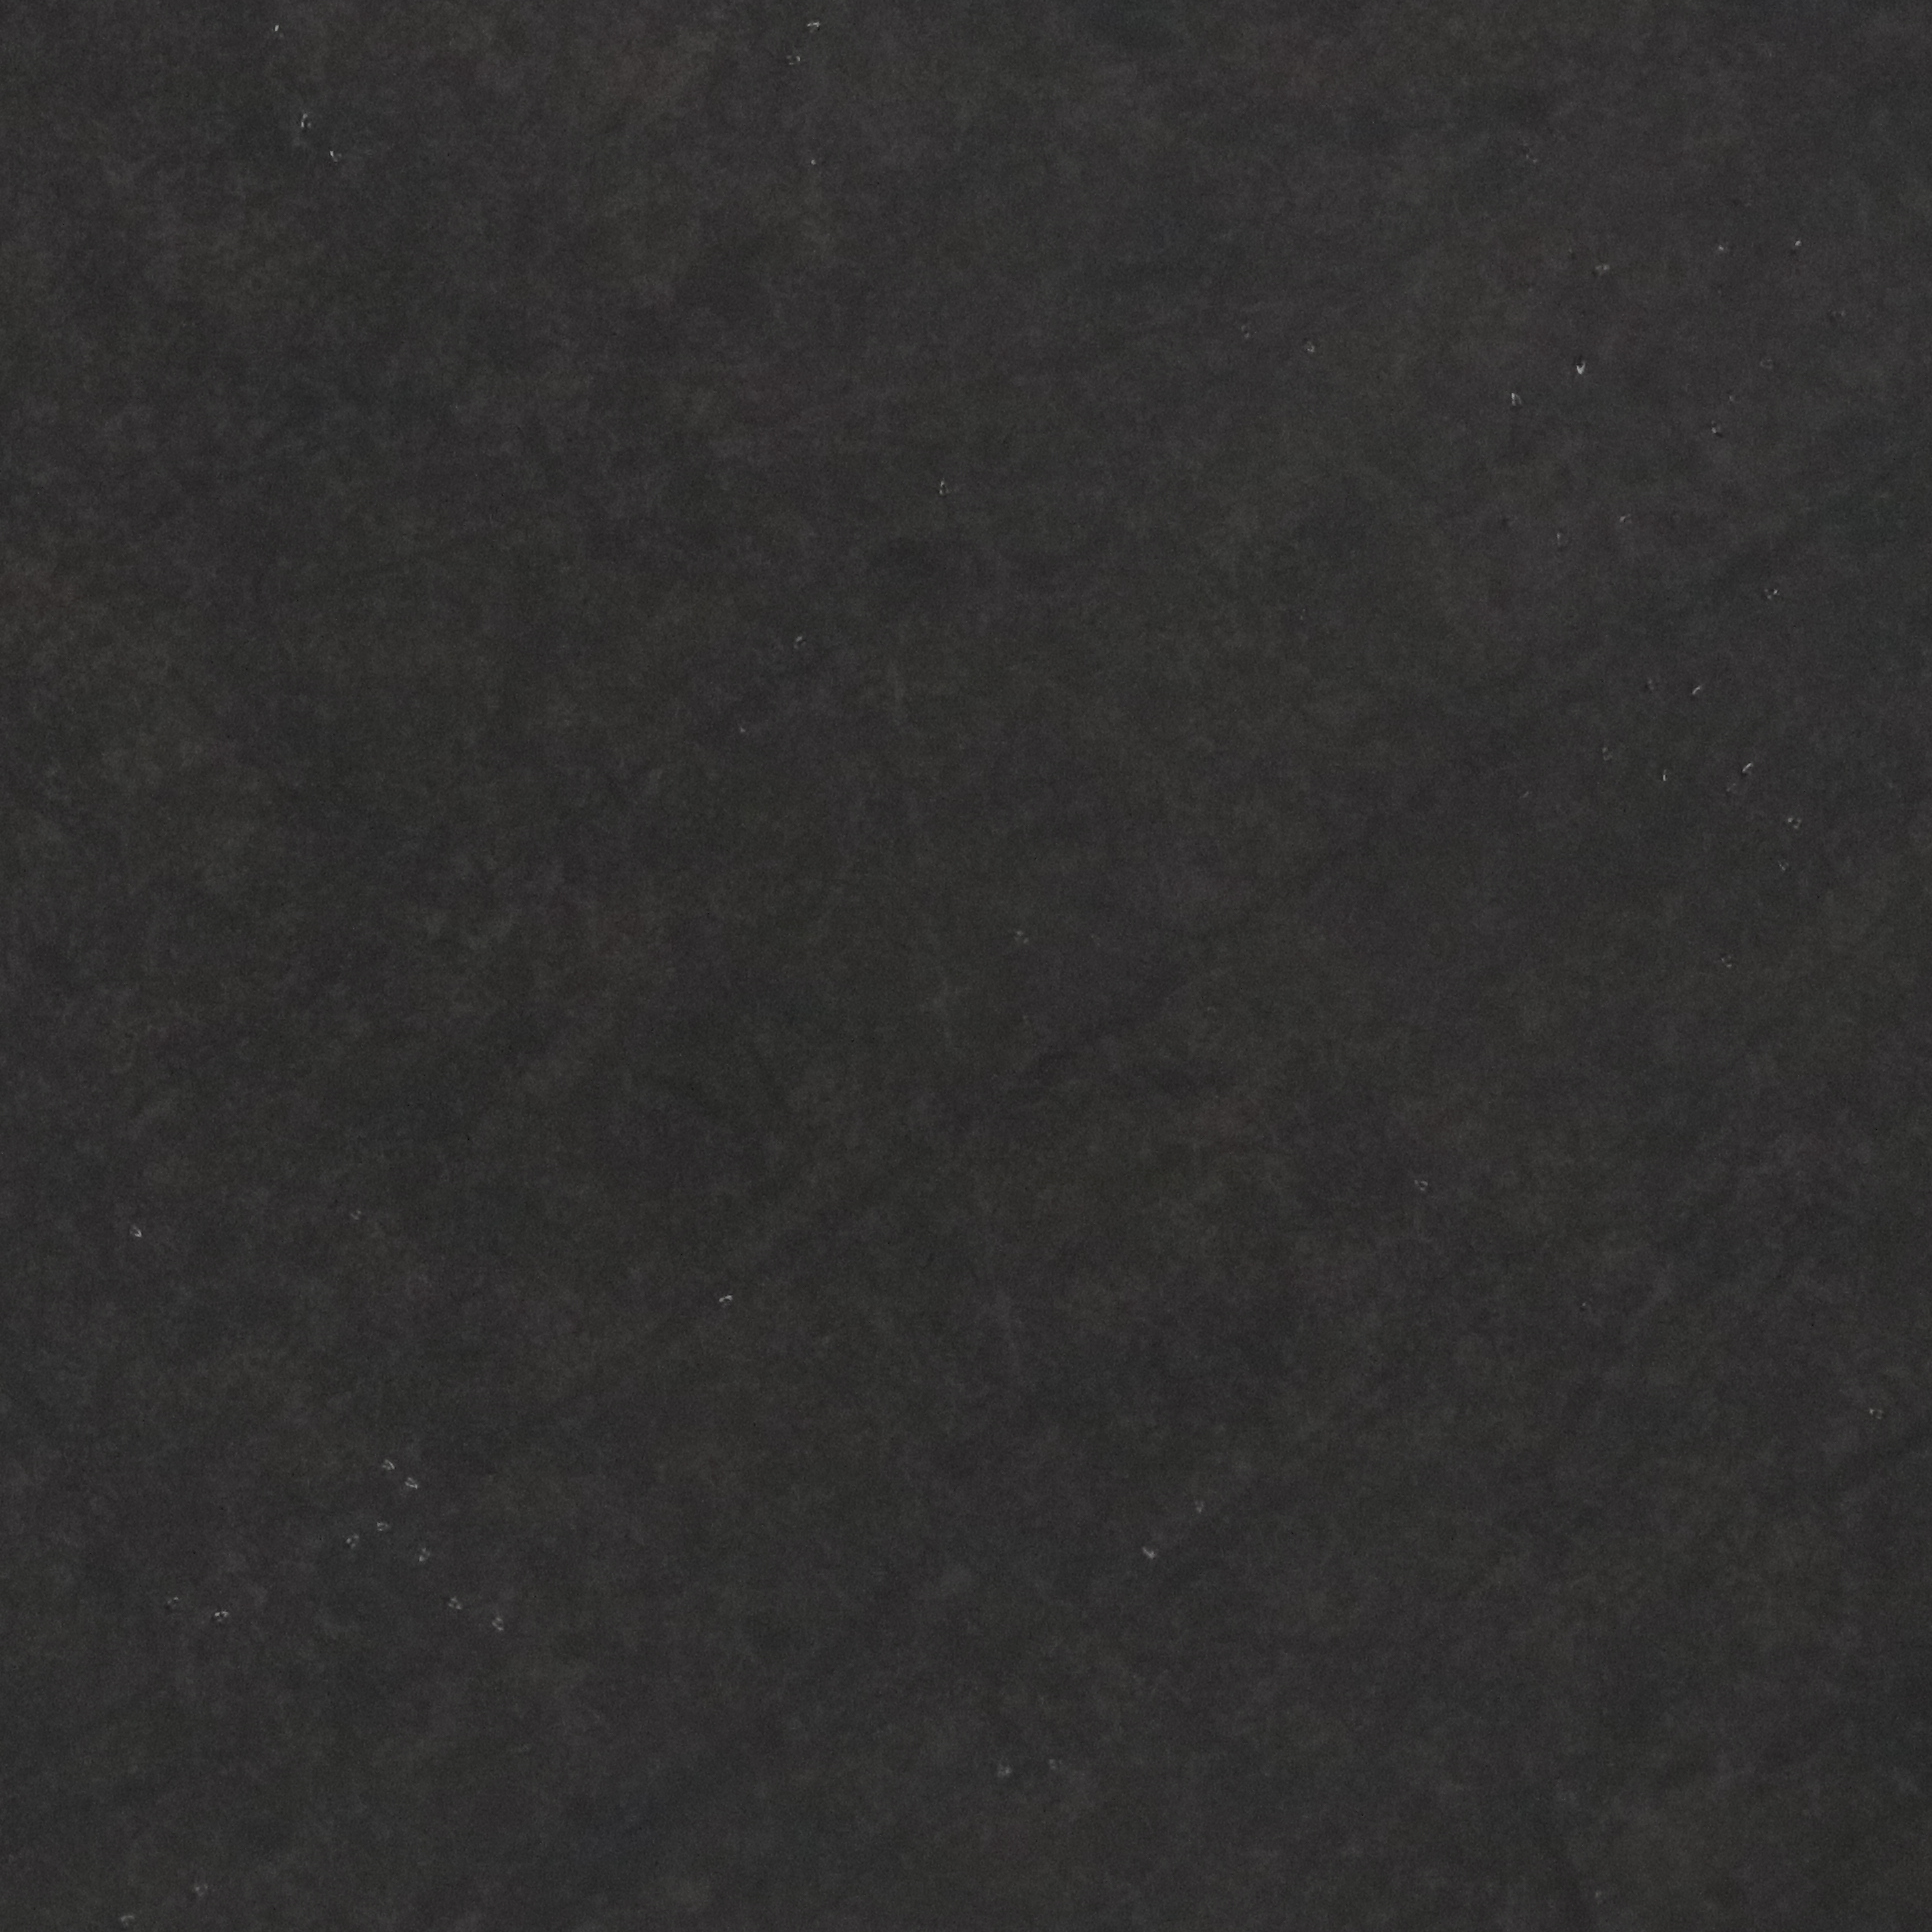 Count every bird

56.